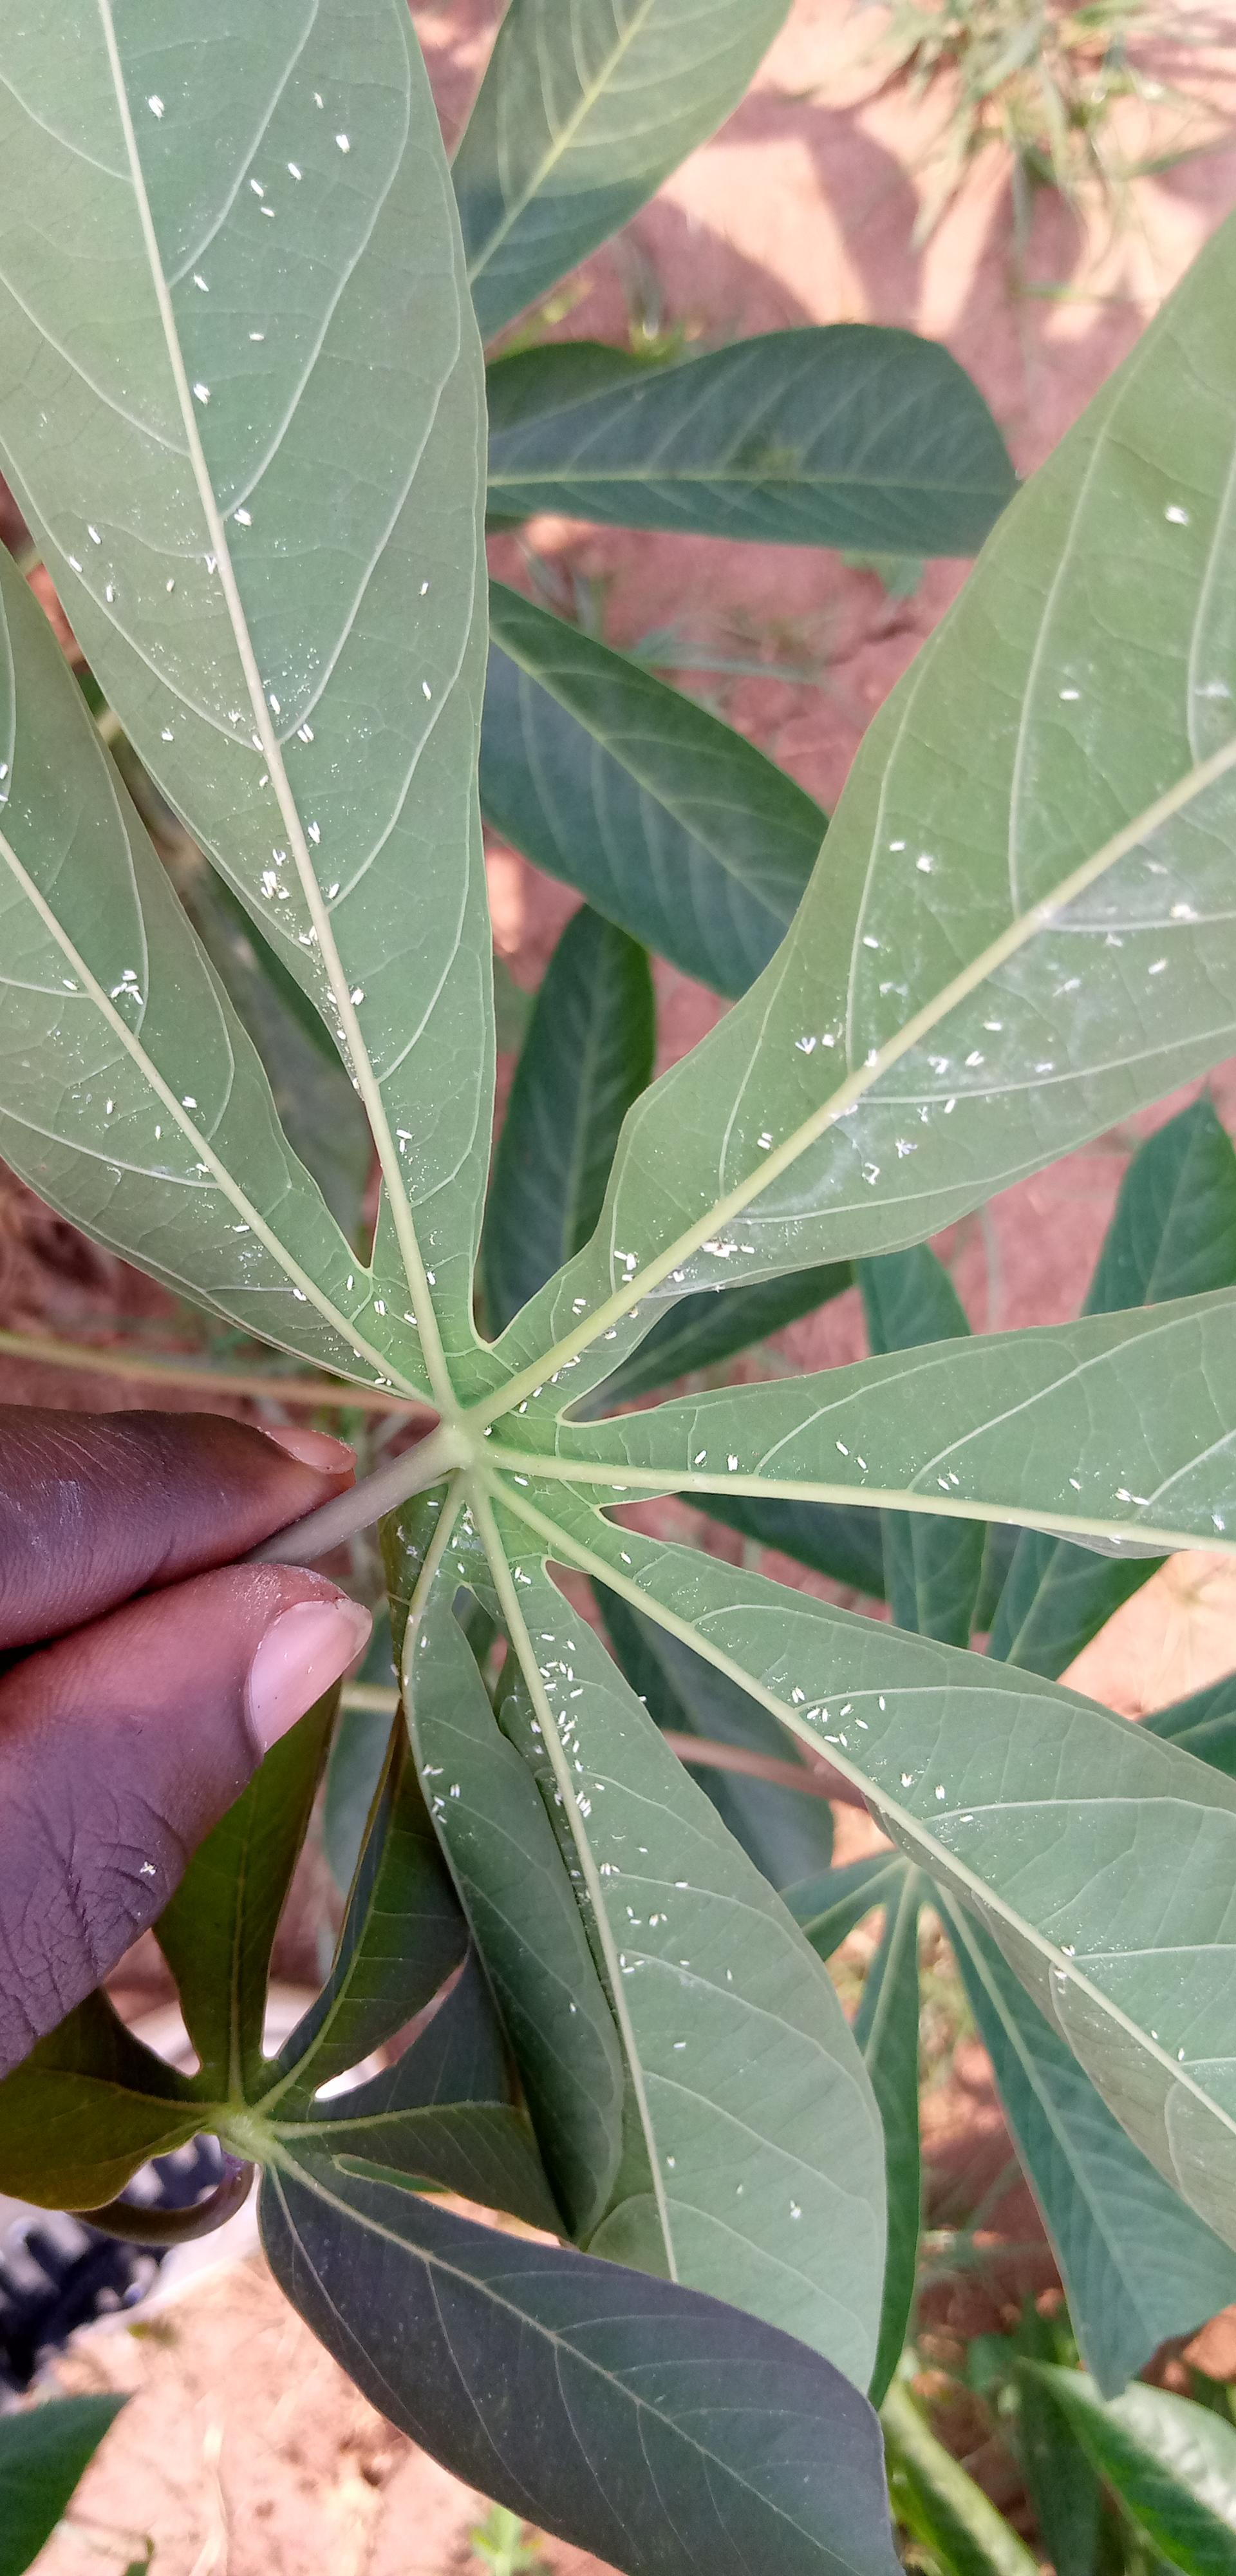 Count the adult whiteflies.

181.